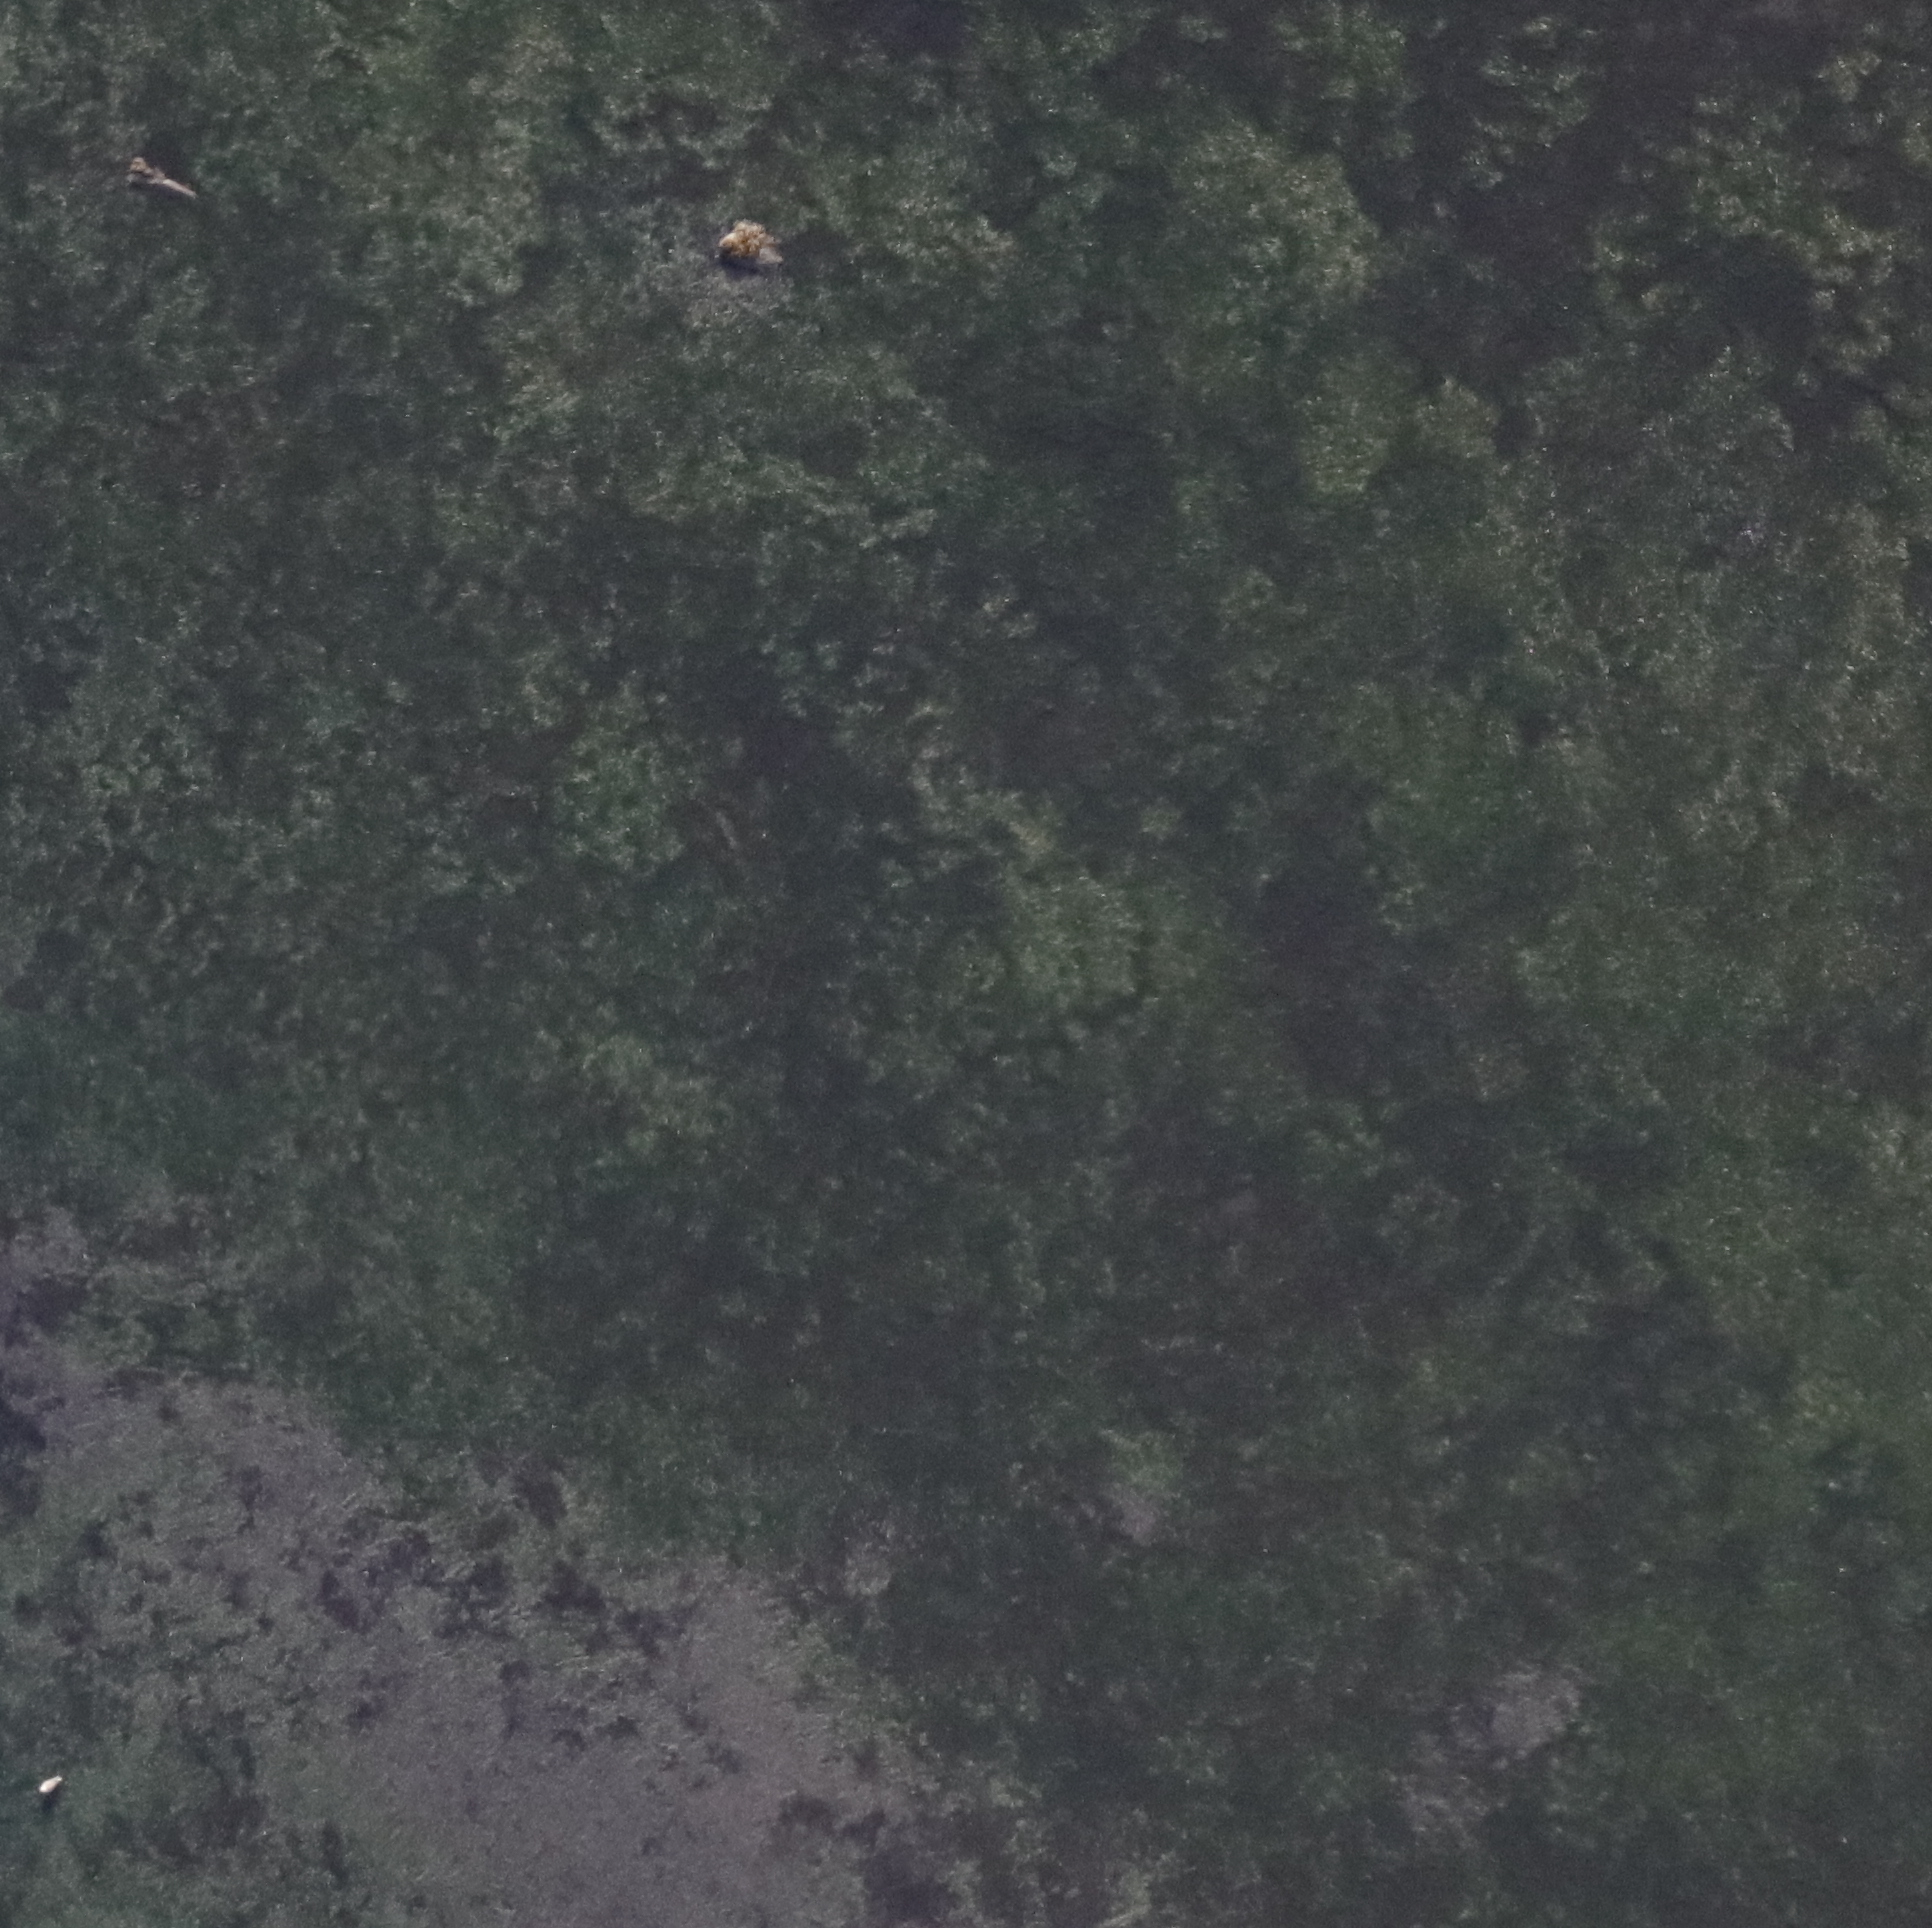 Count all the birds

1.